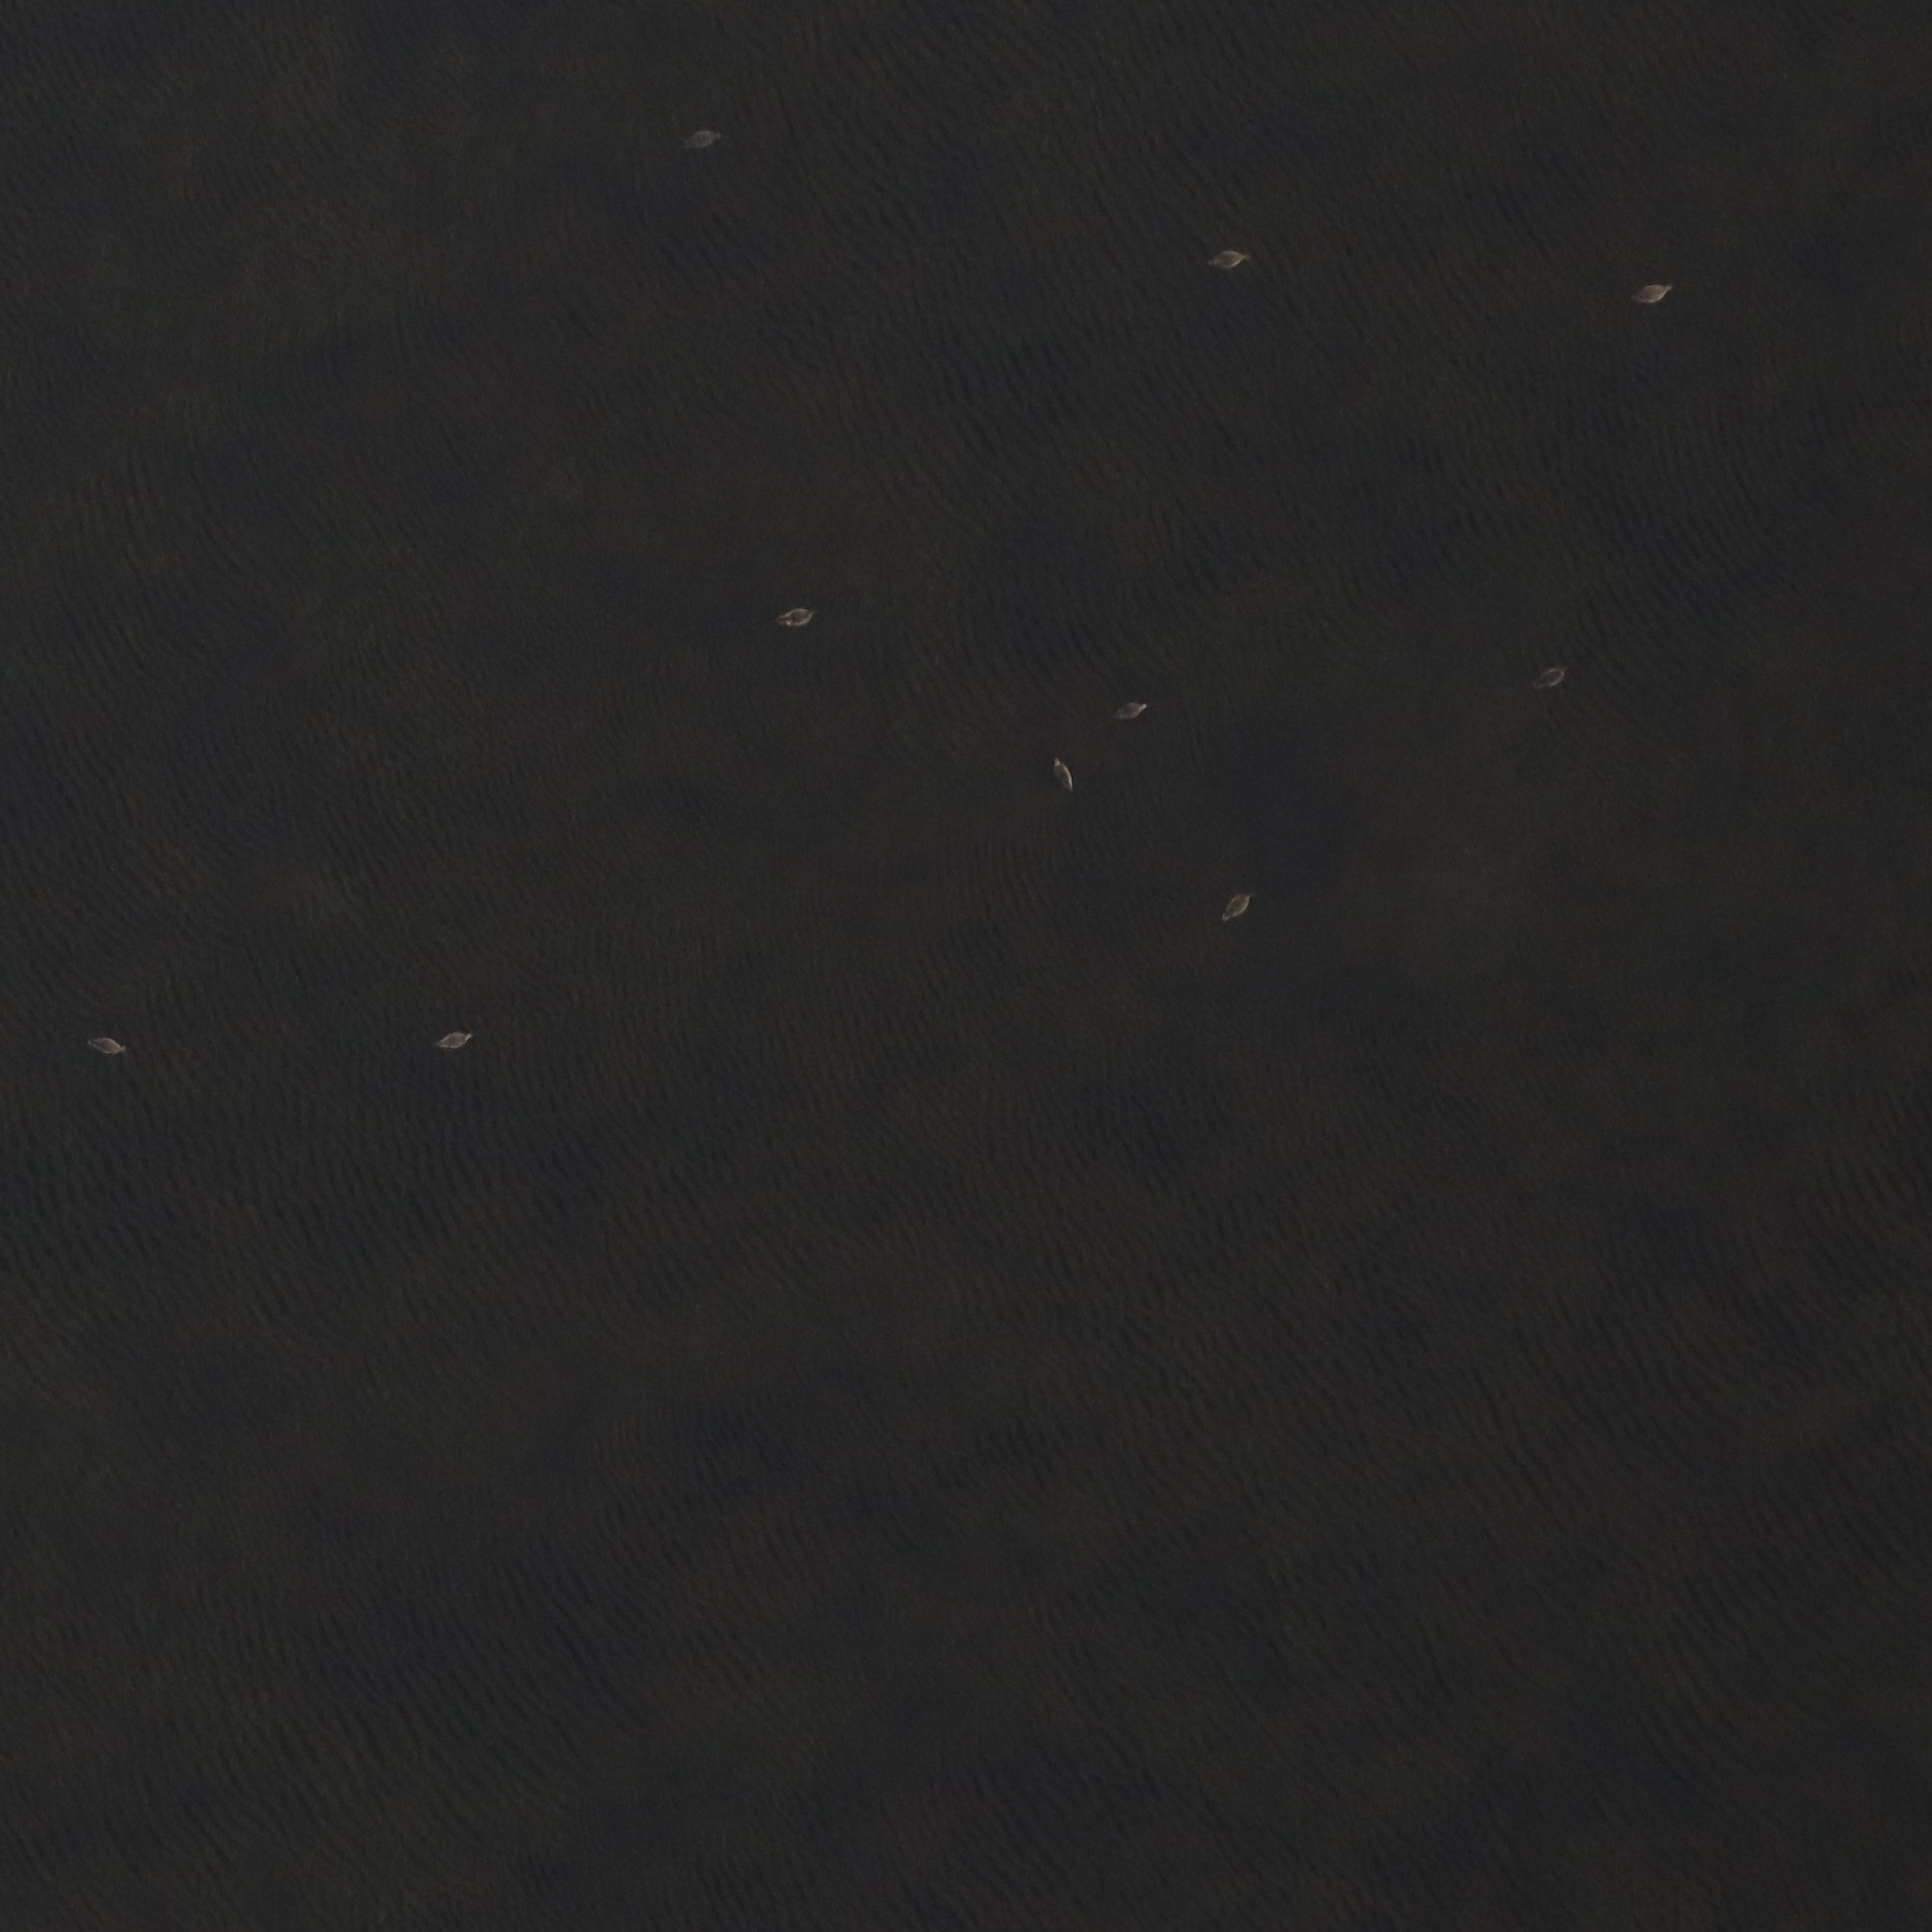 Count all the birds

10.